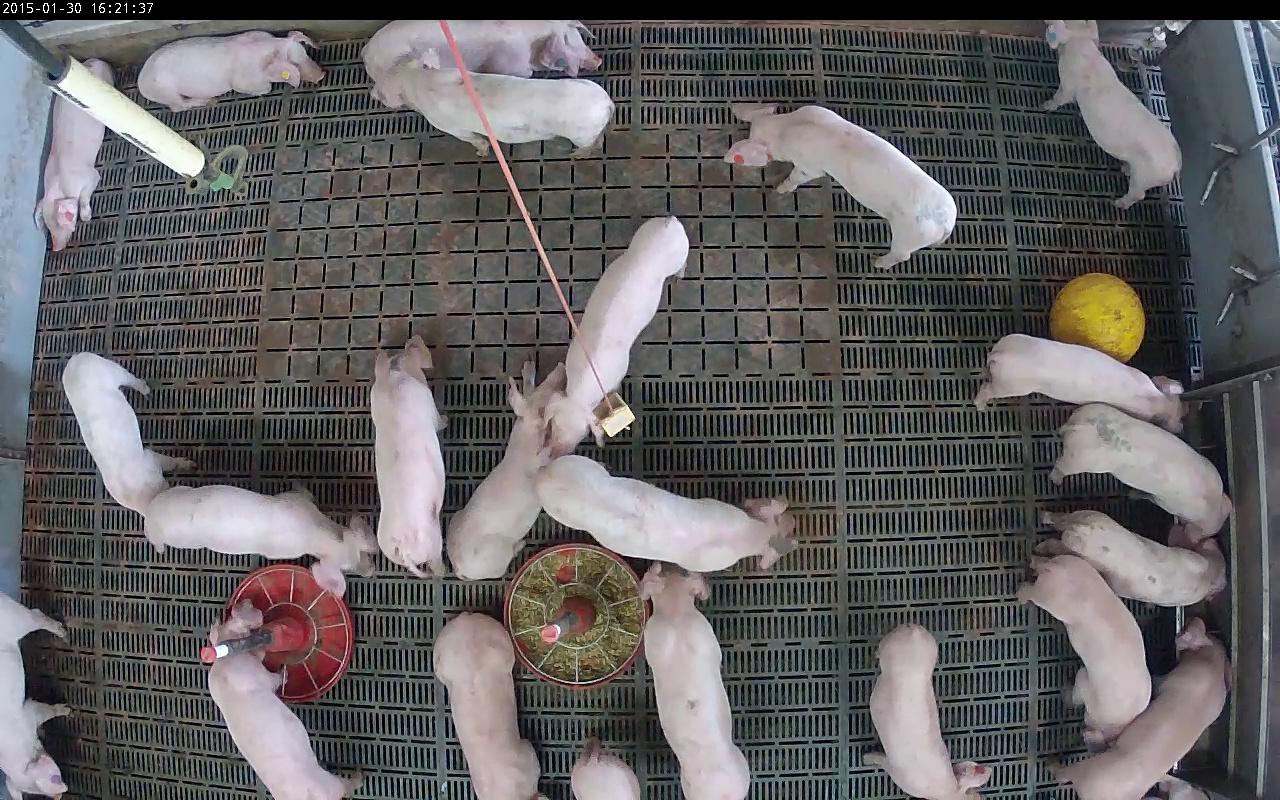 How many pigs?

23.